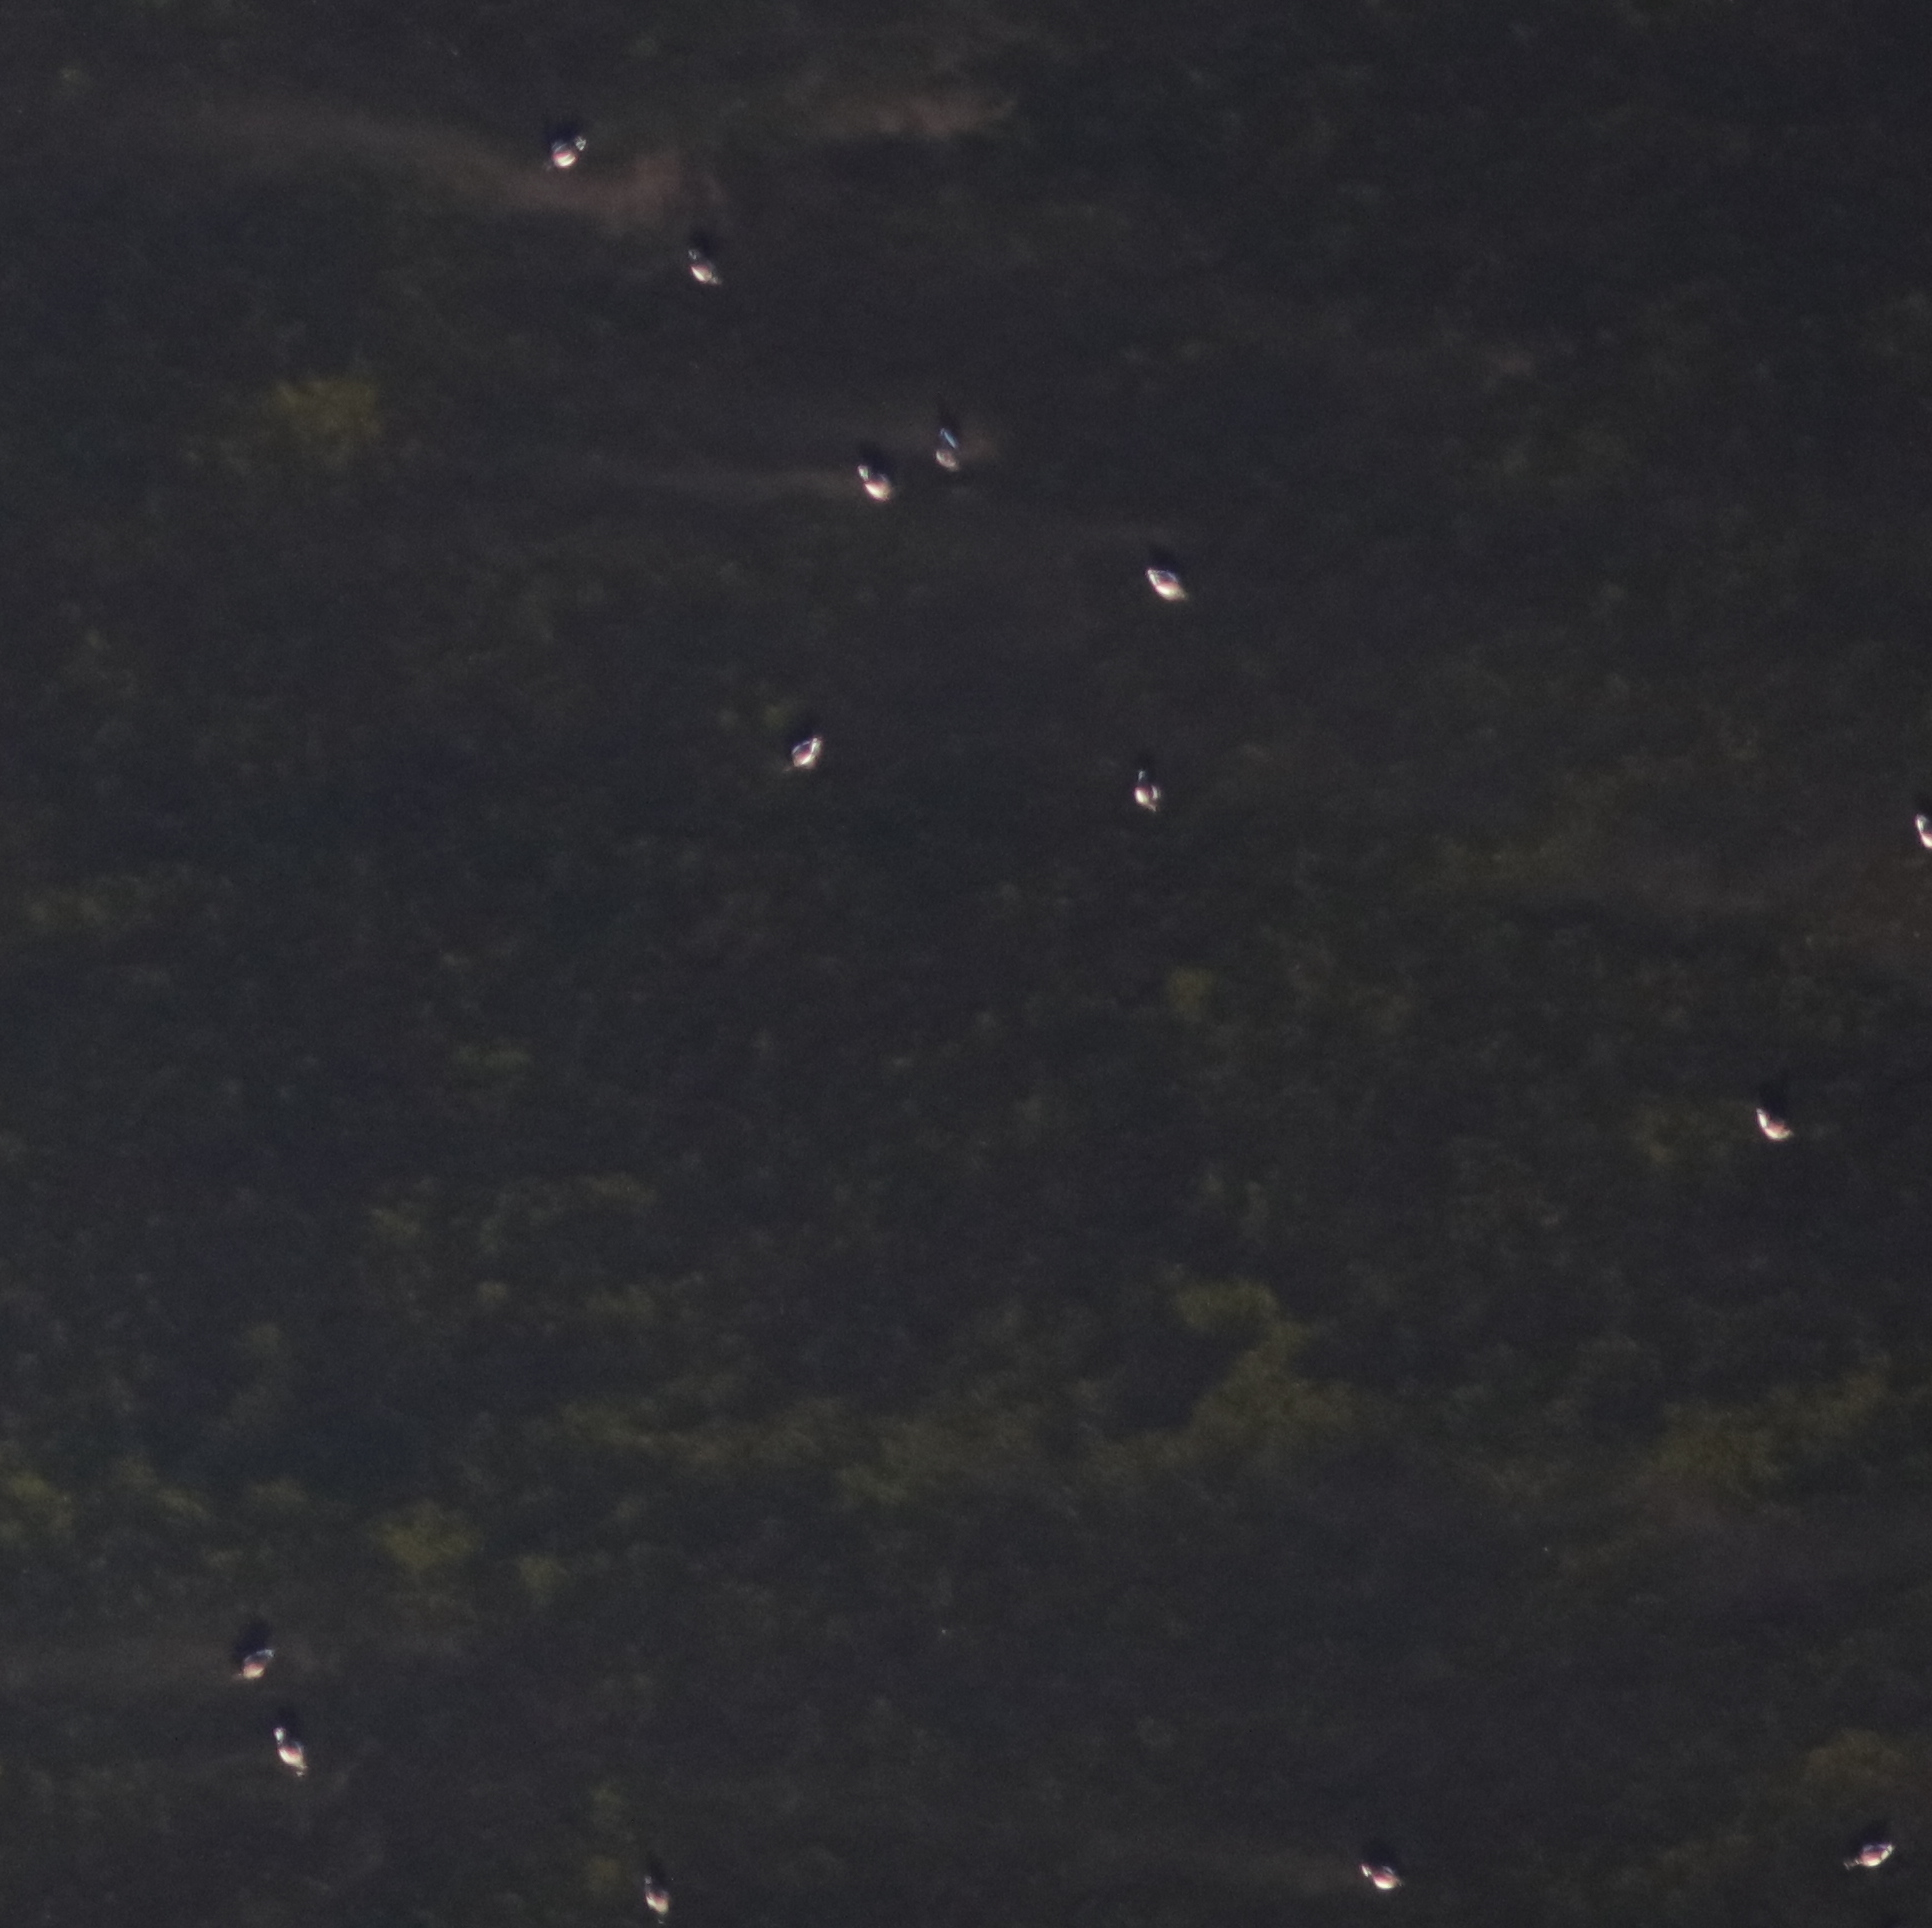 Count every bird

13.